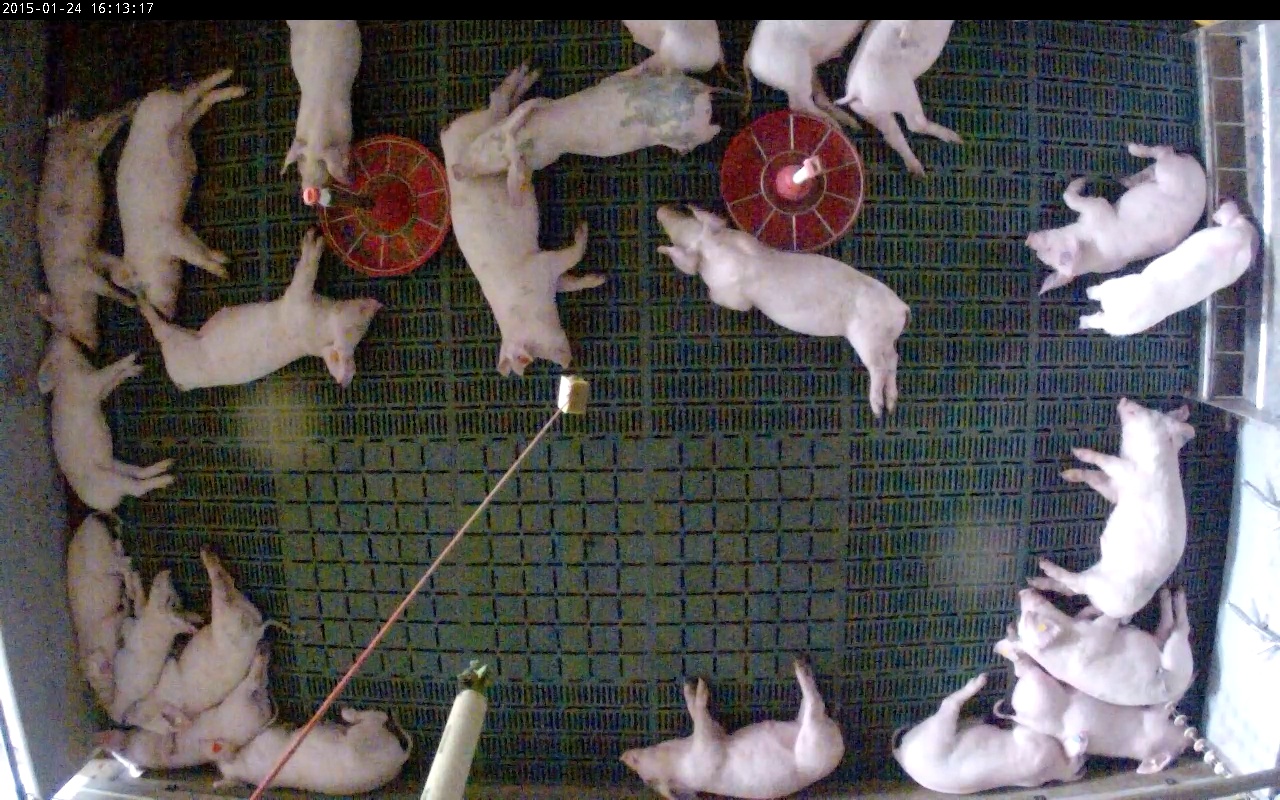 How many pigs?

23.